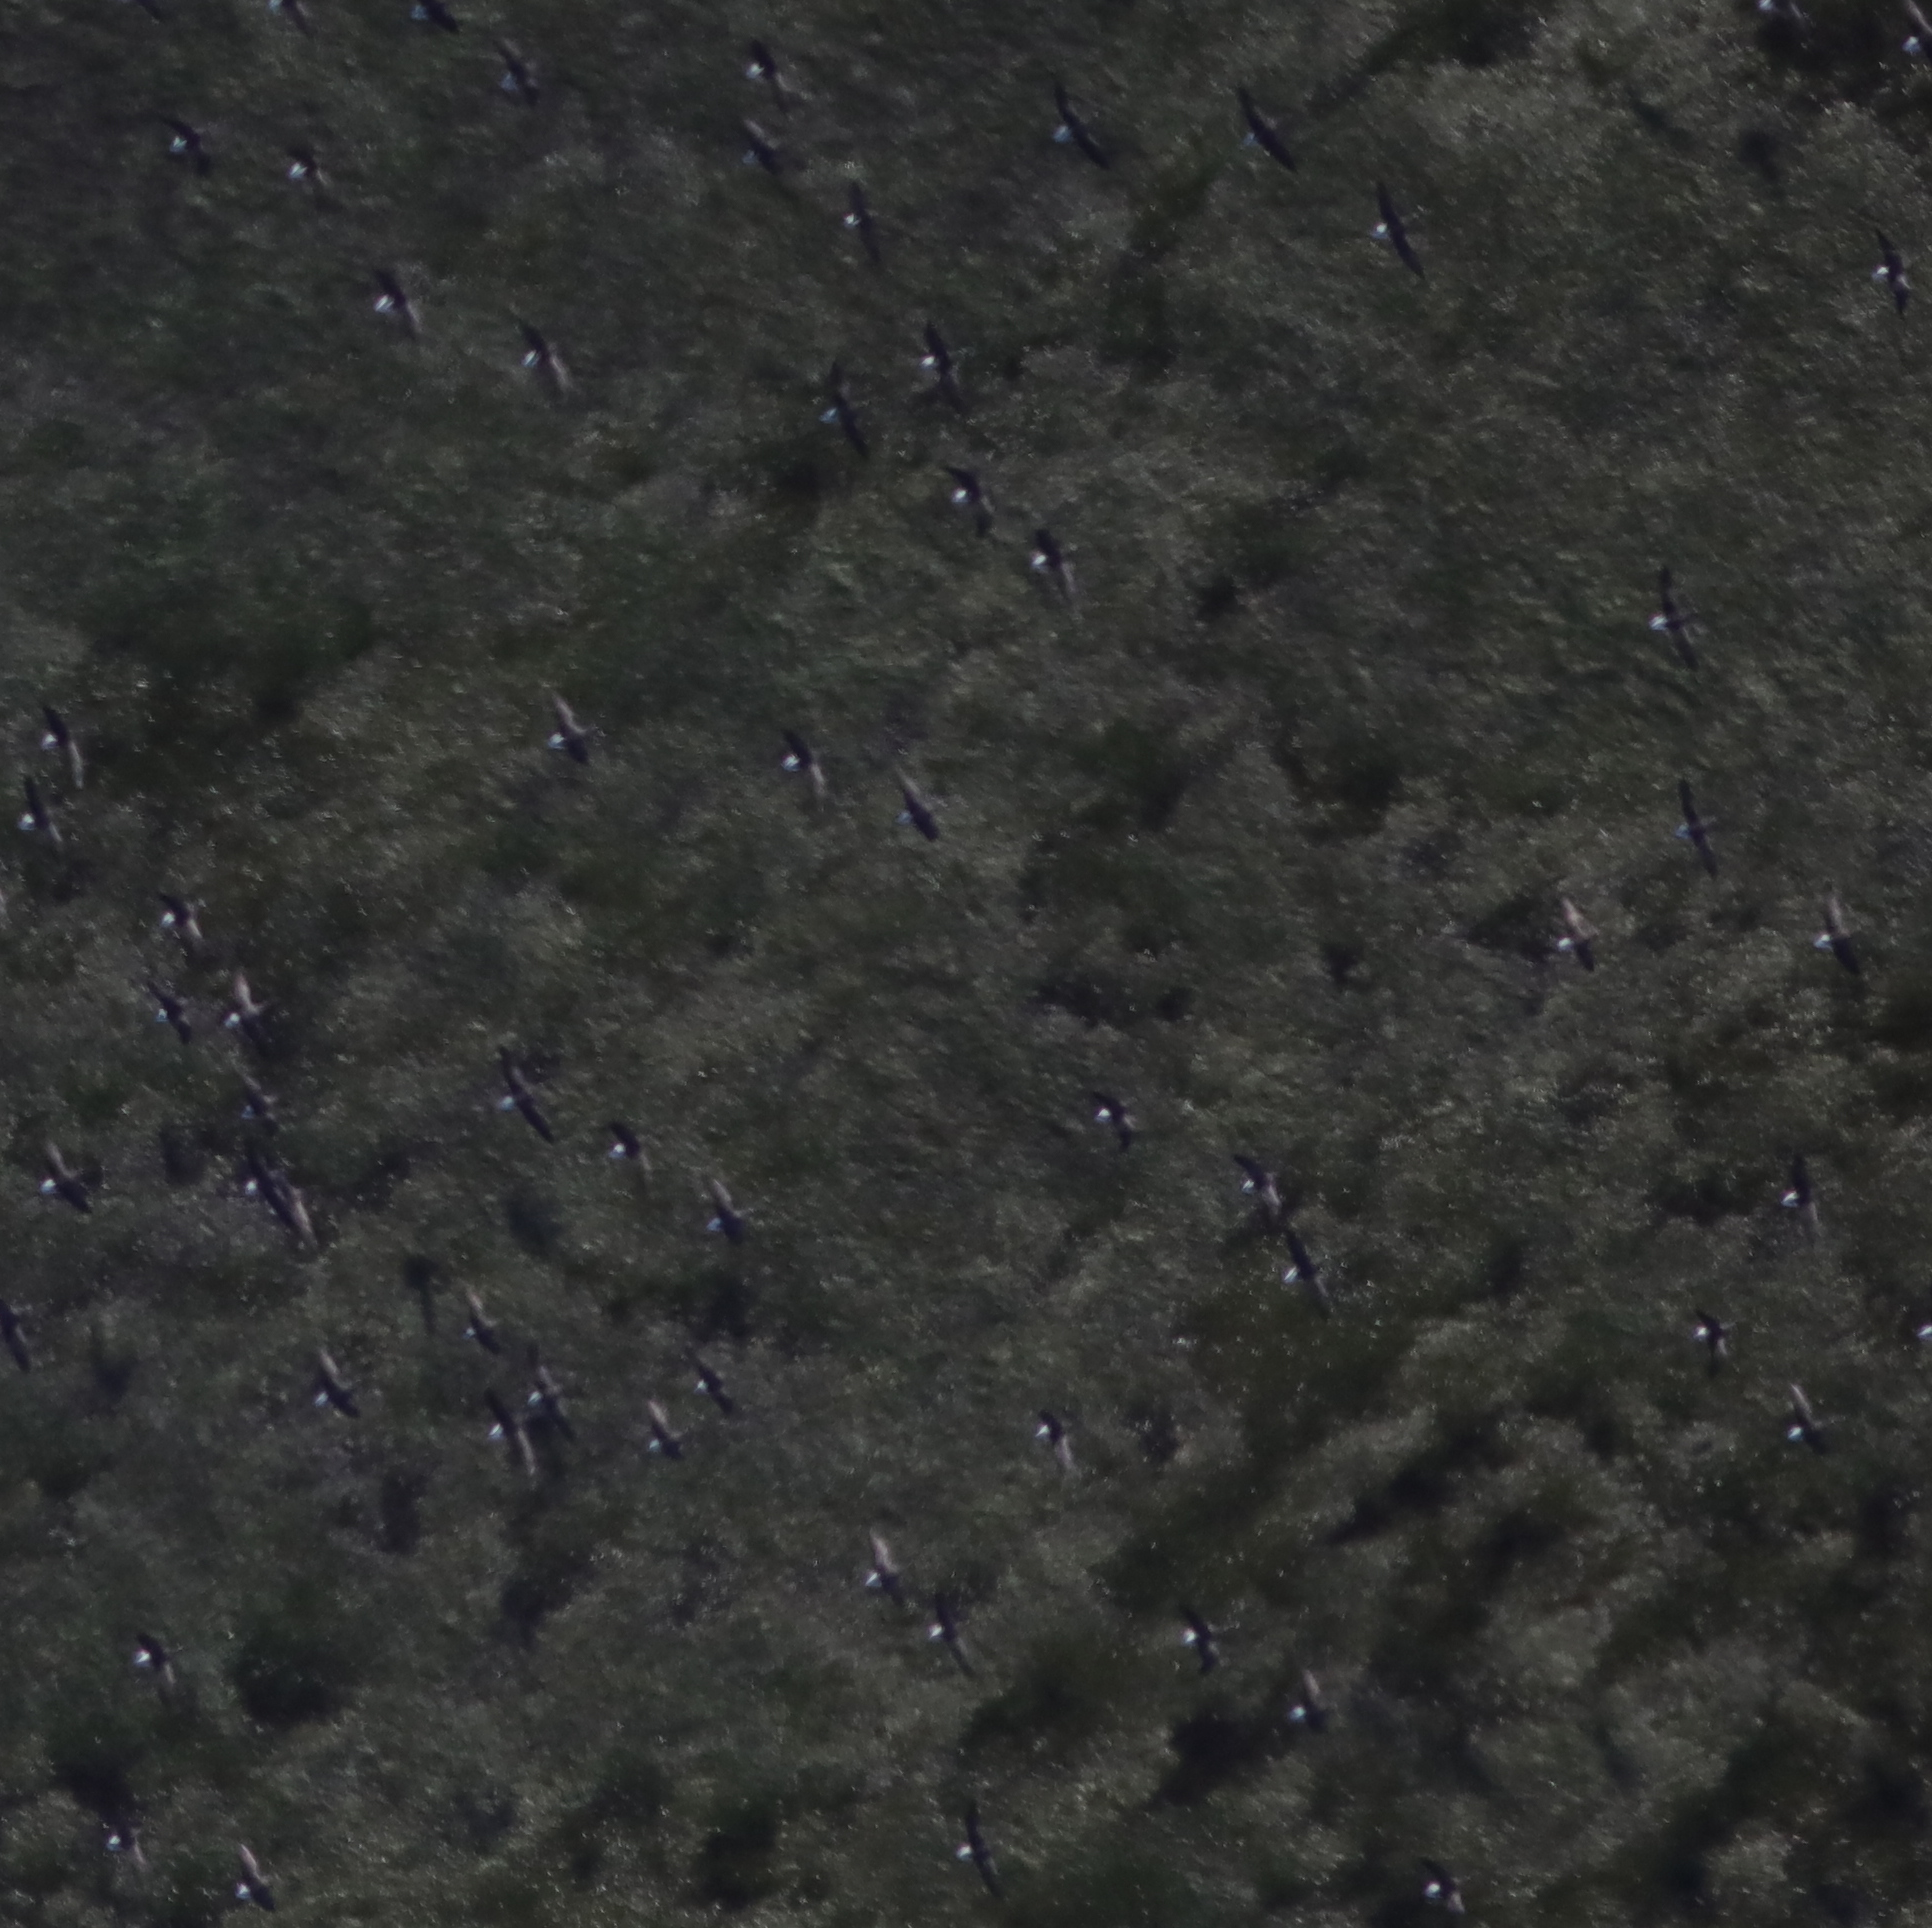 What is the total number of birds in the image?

56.